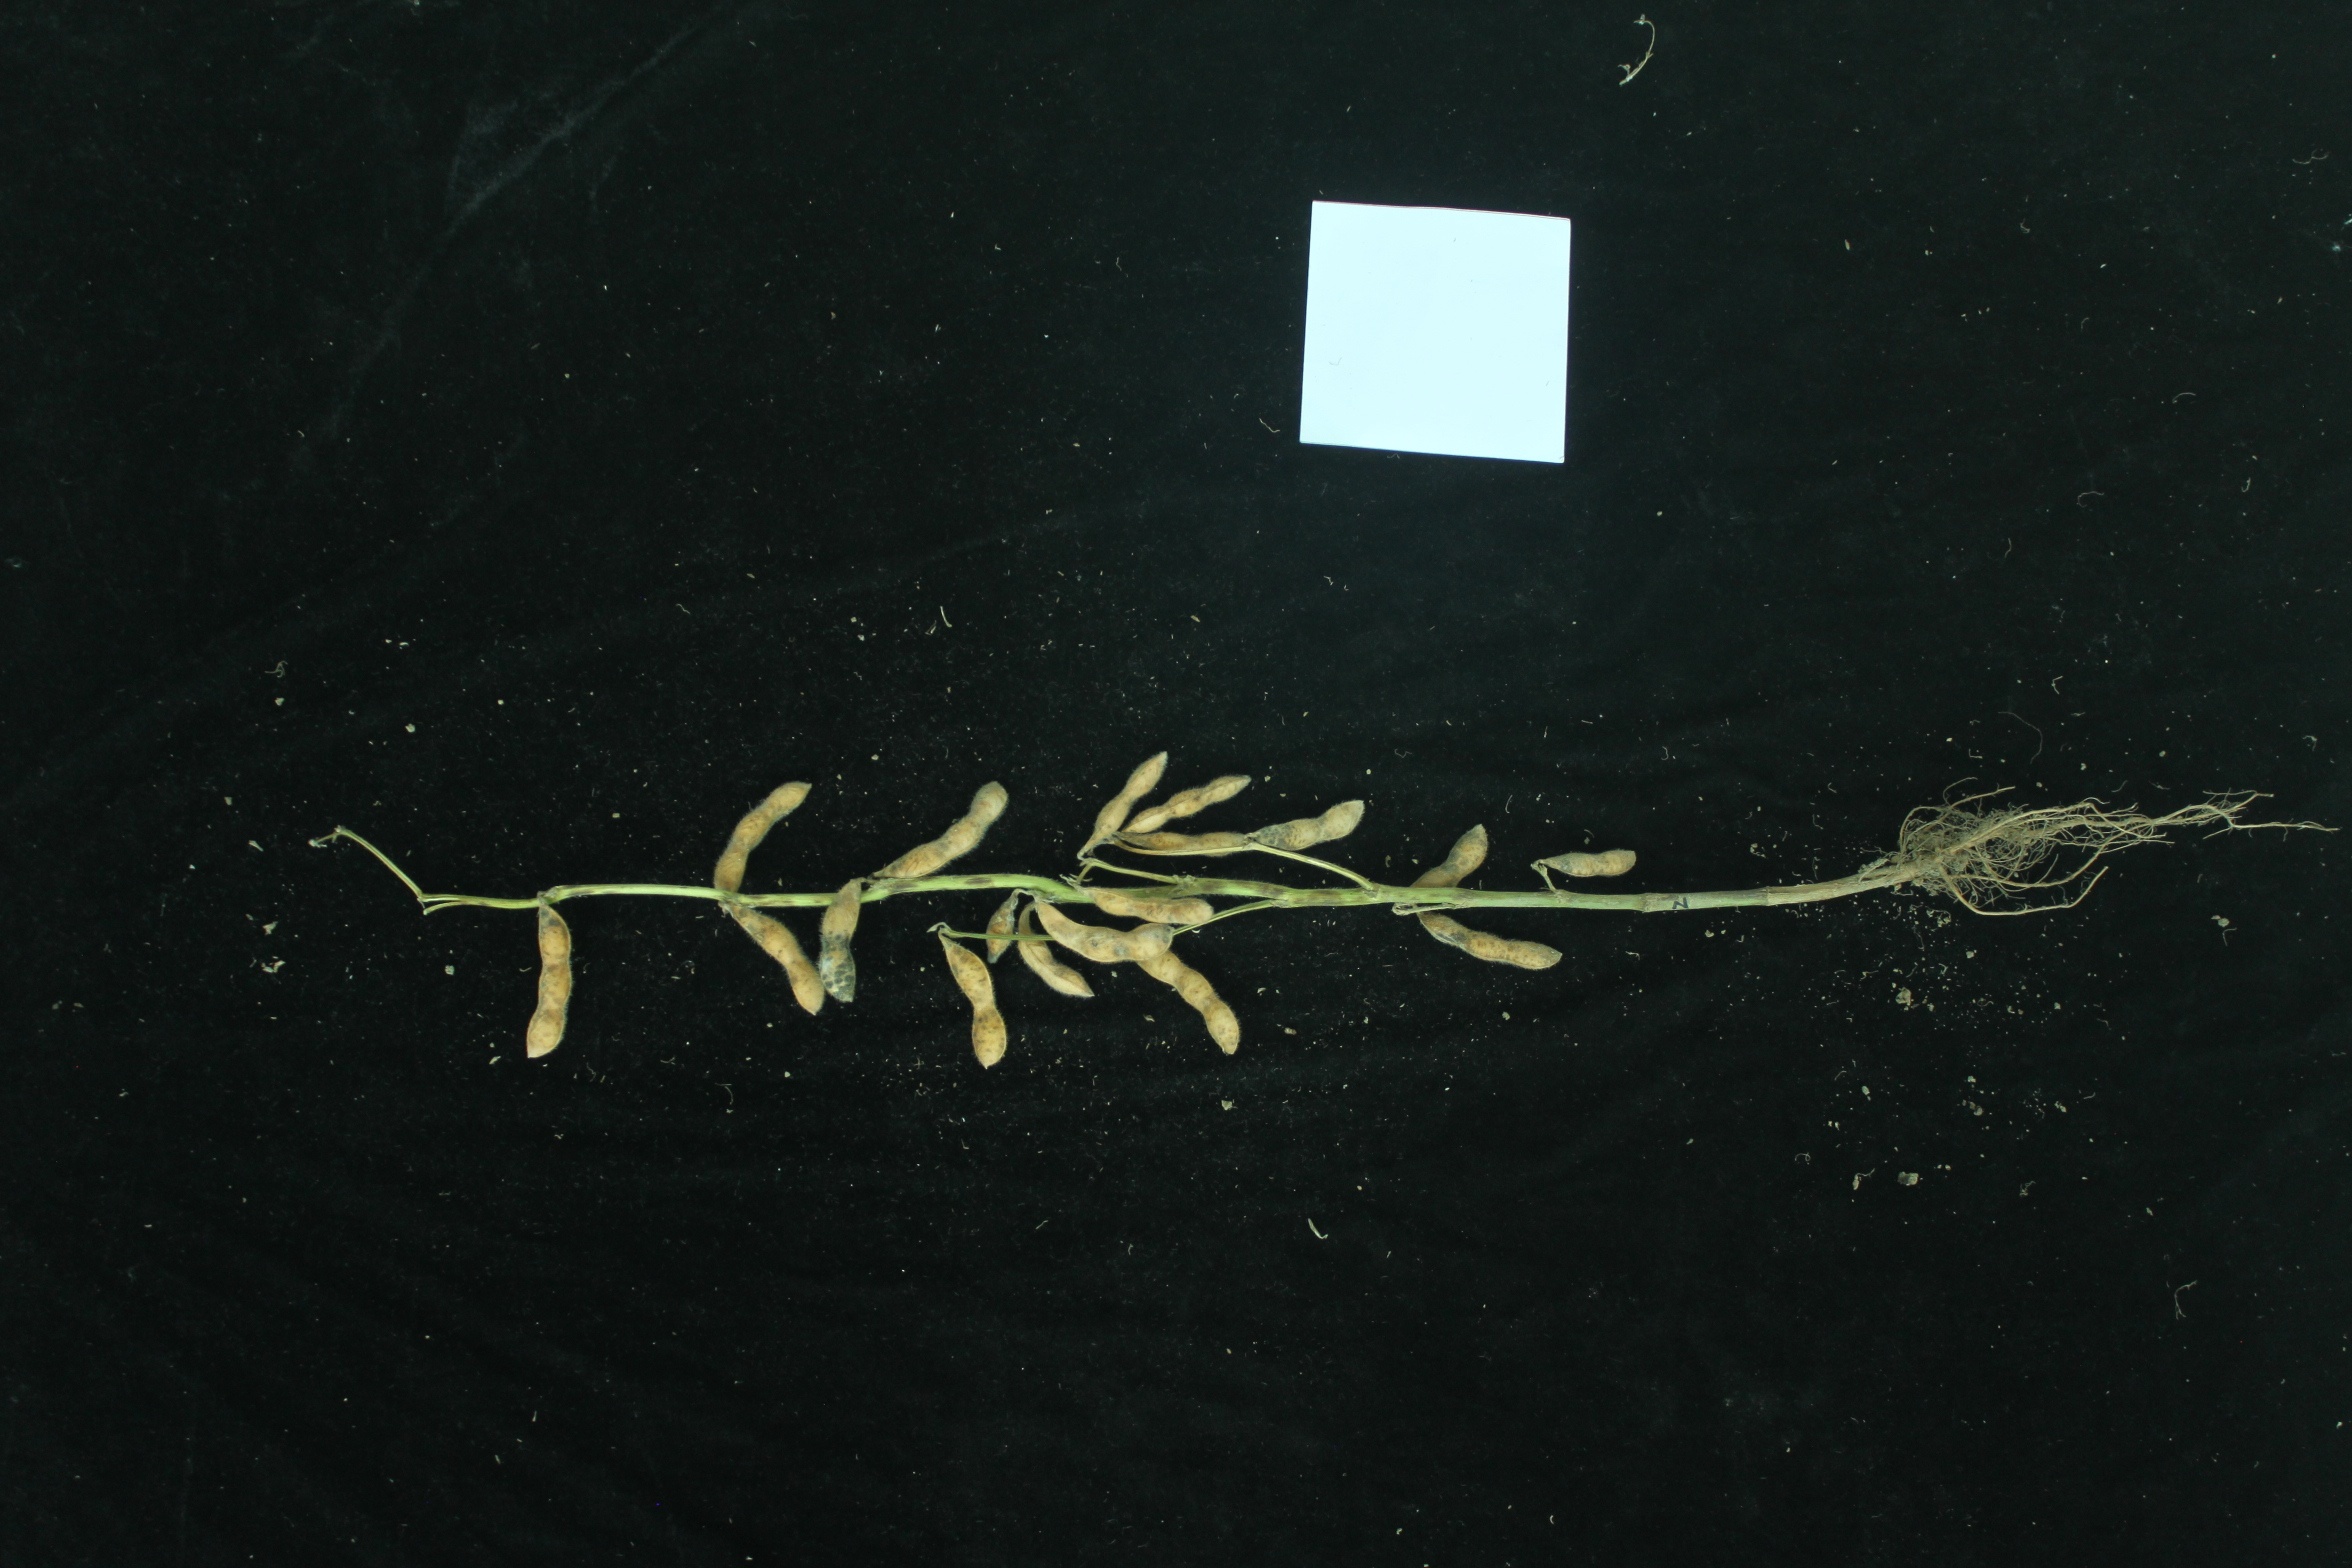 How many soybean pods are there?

18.